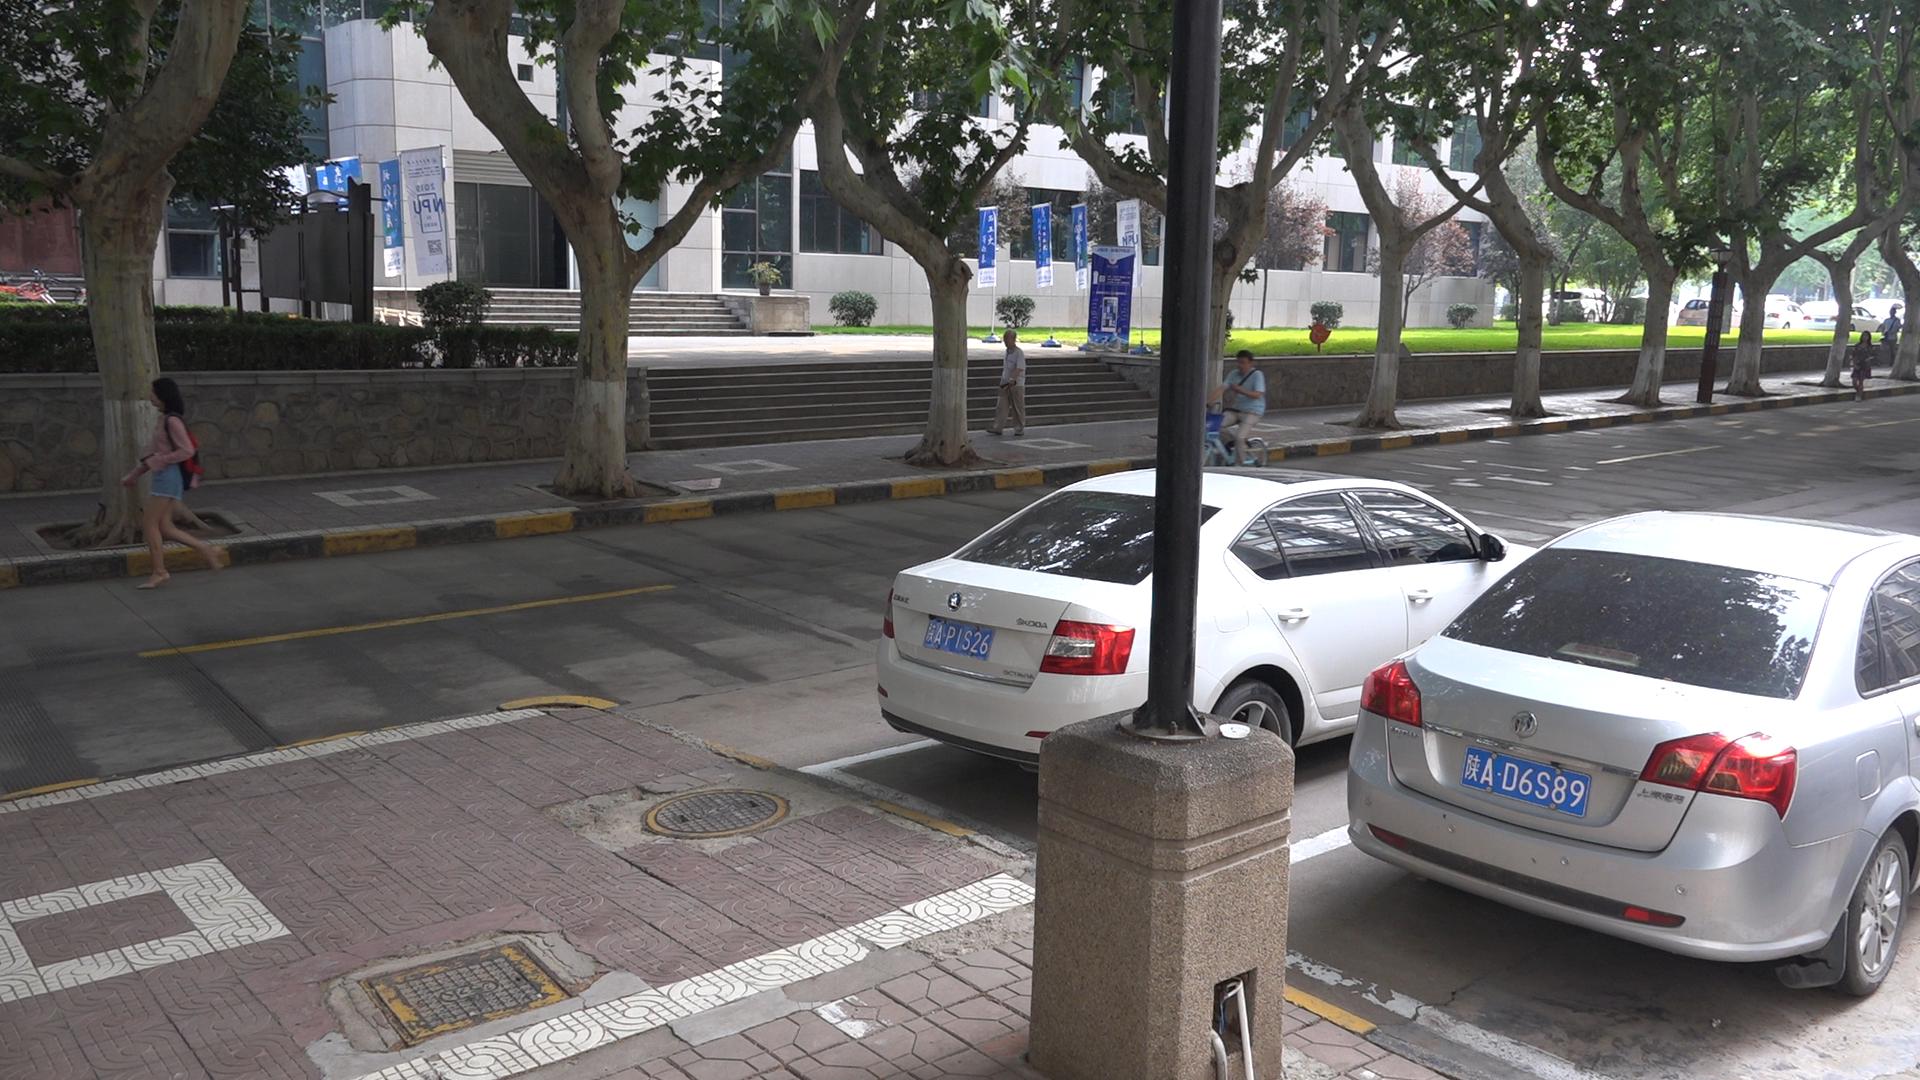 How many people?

5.